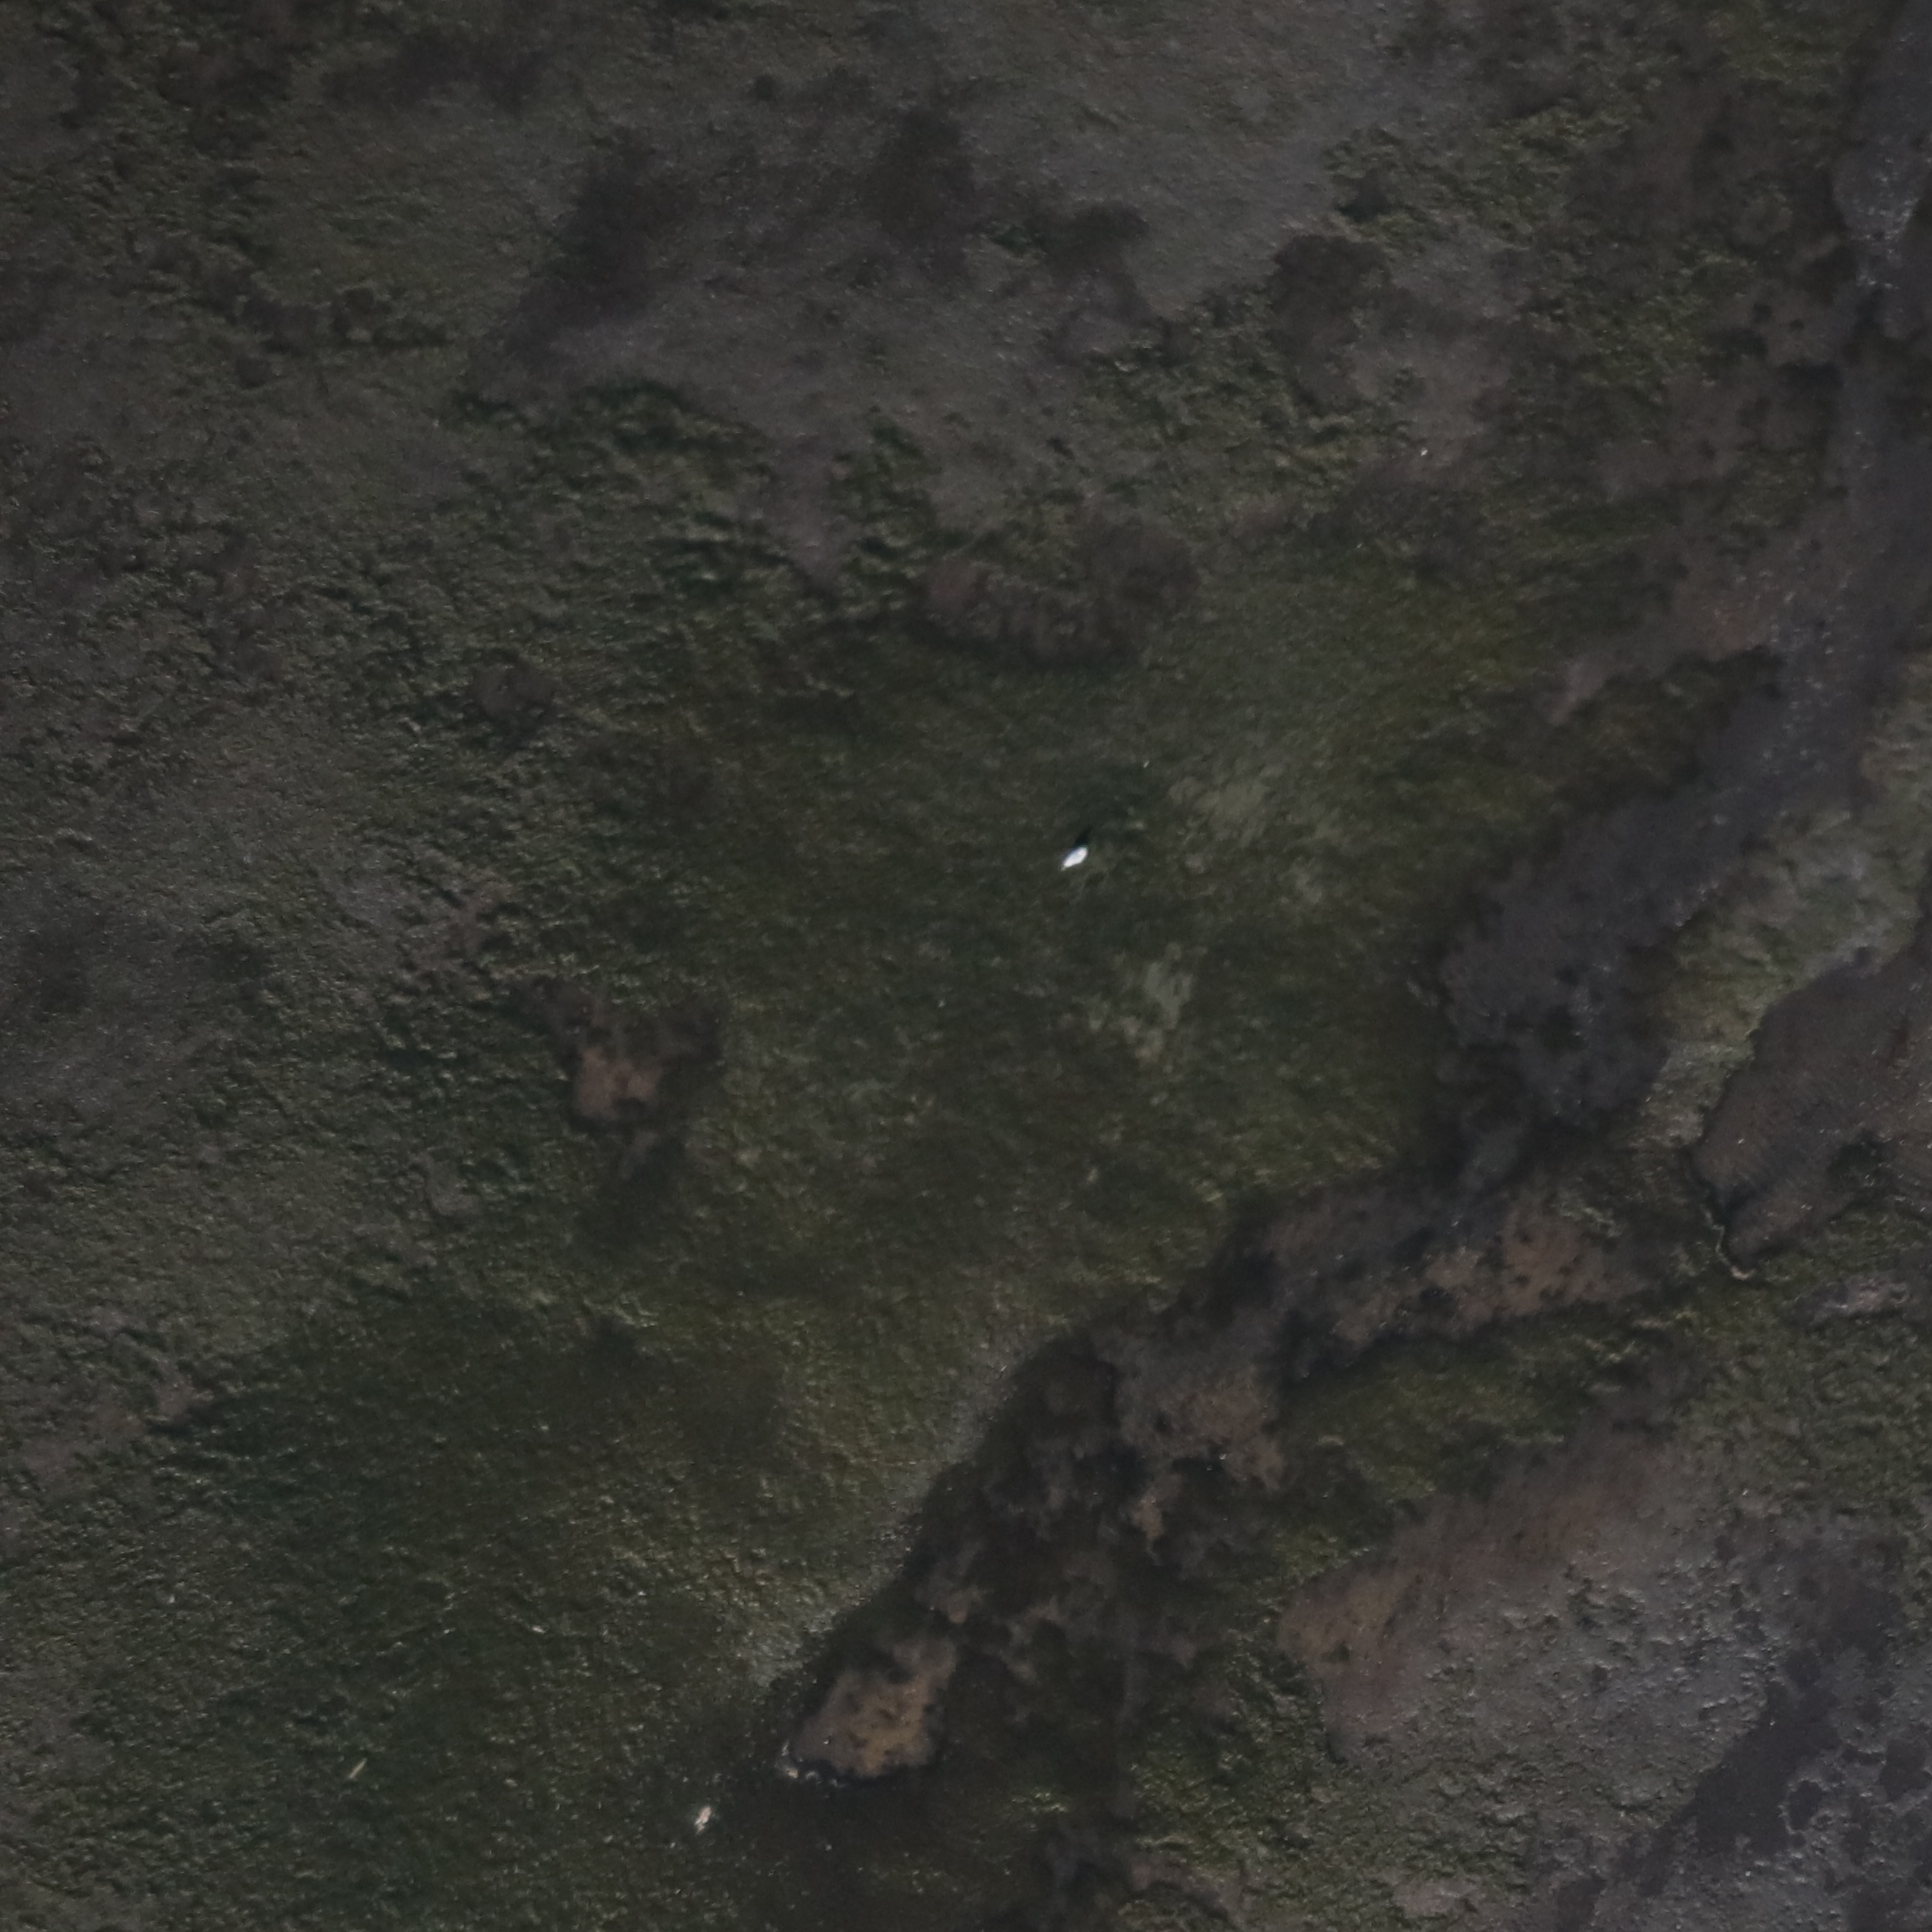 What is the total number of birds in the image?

1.